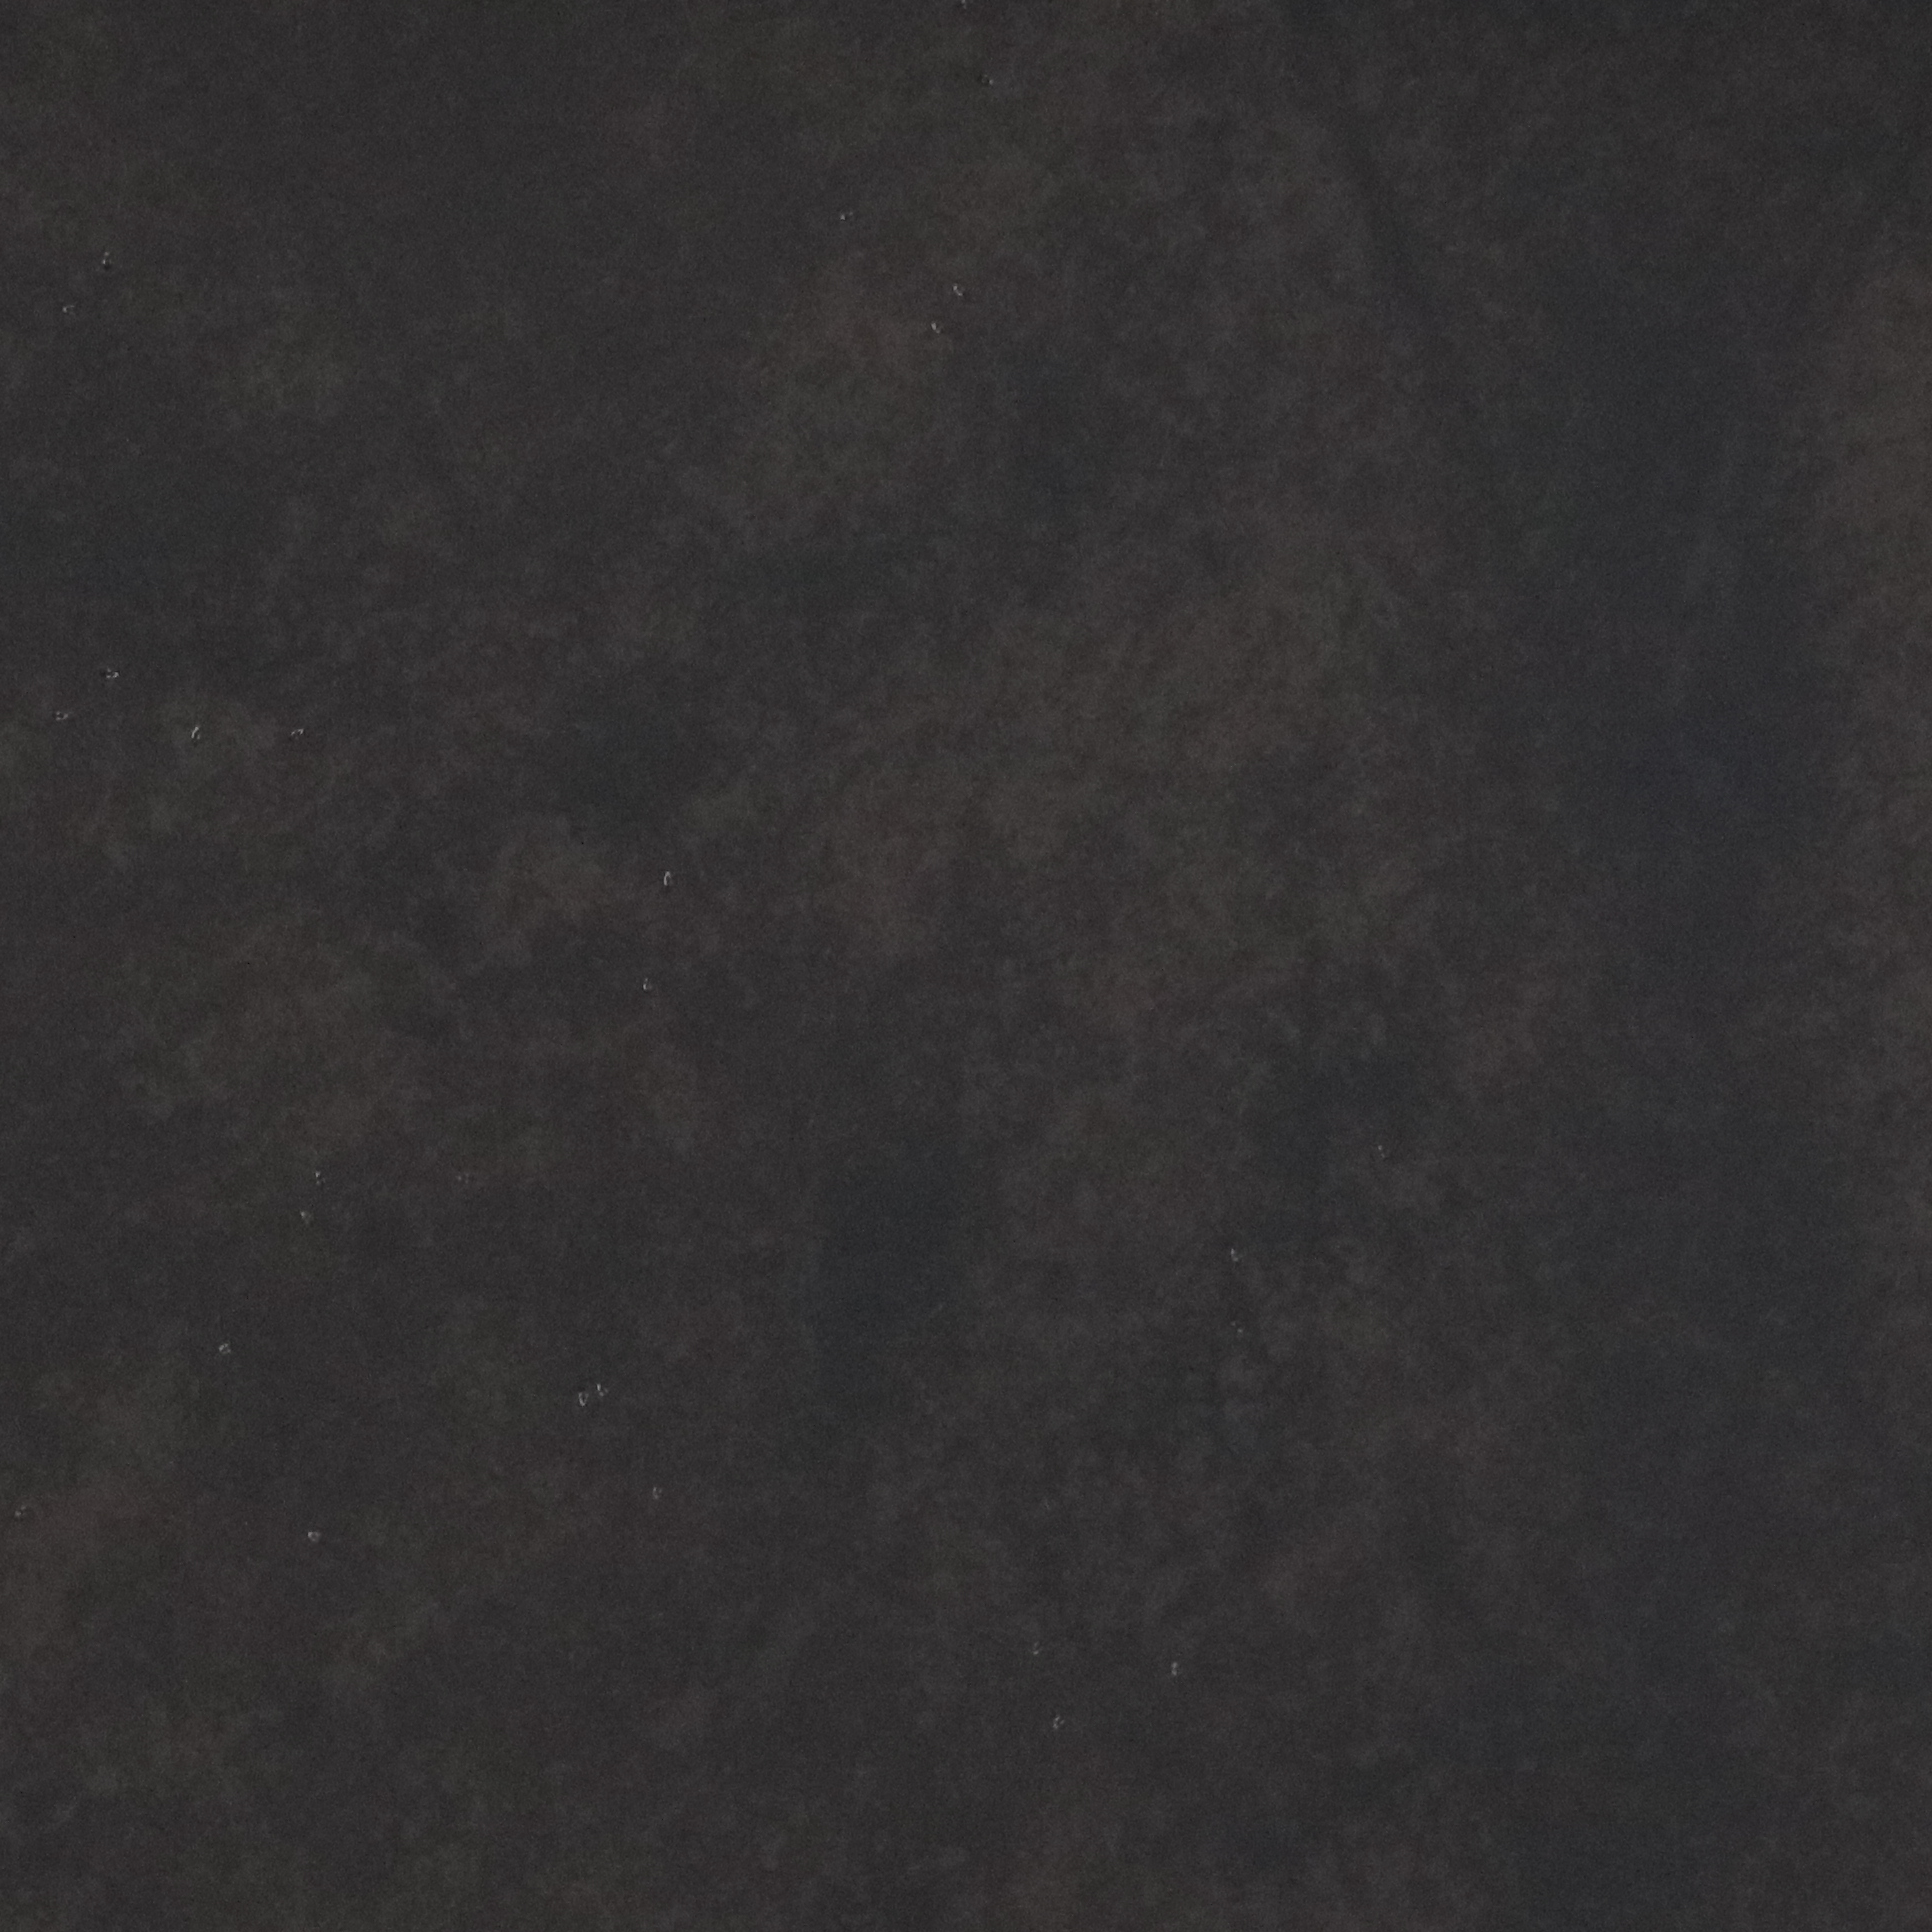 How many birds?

27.